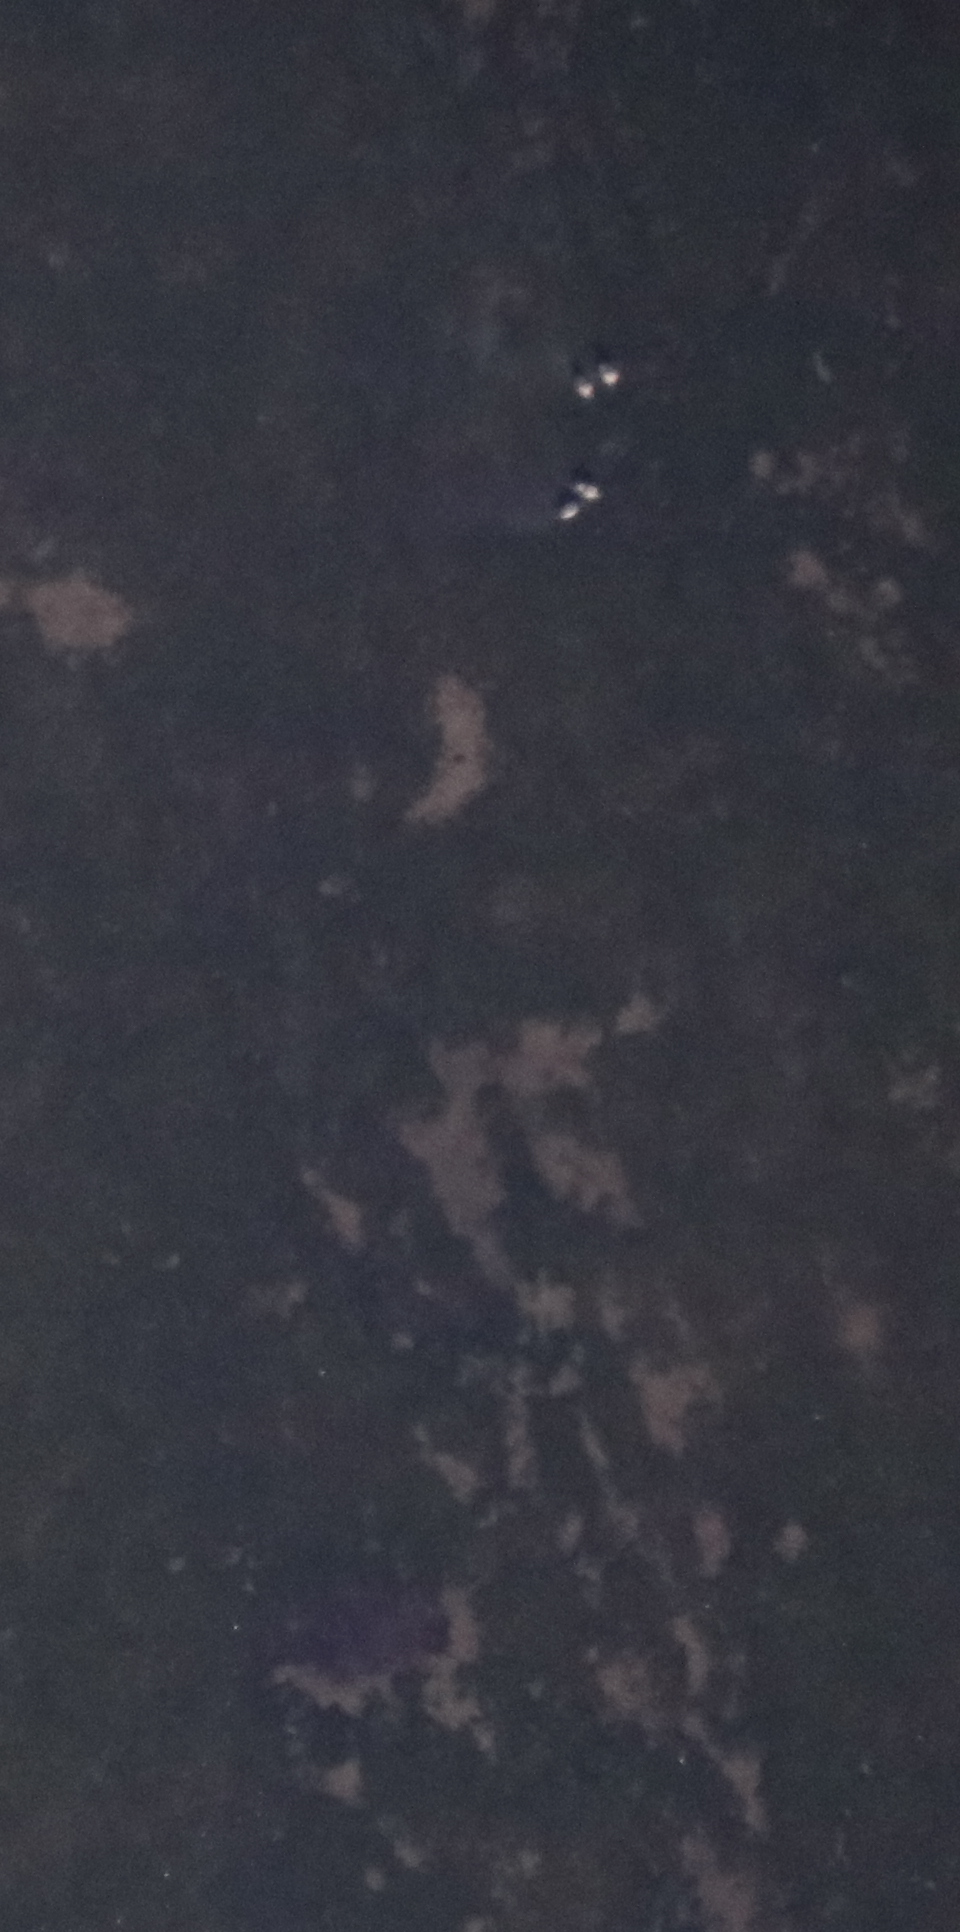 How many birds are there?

4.